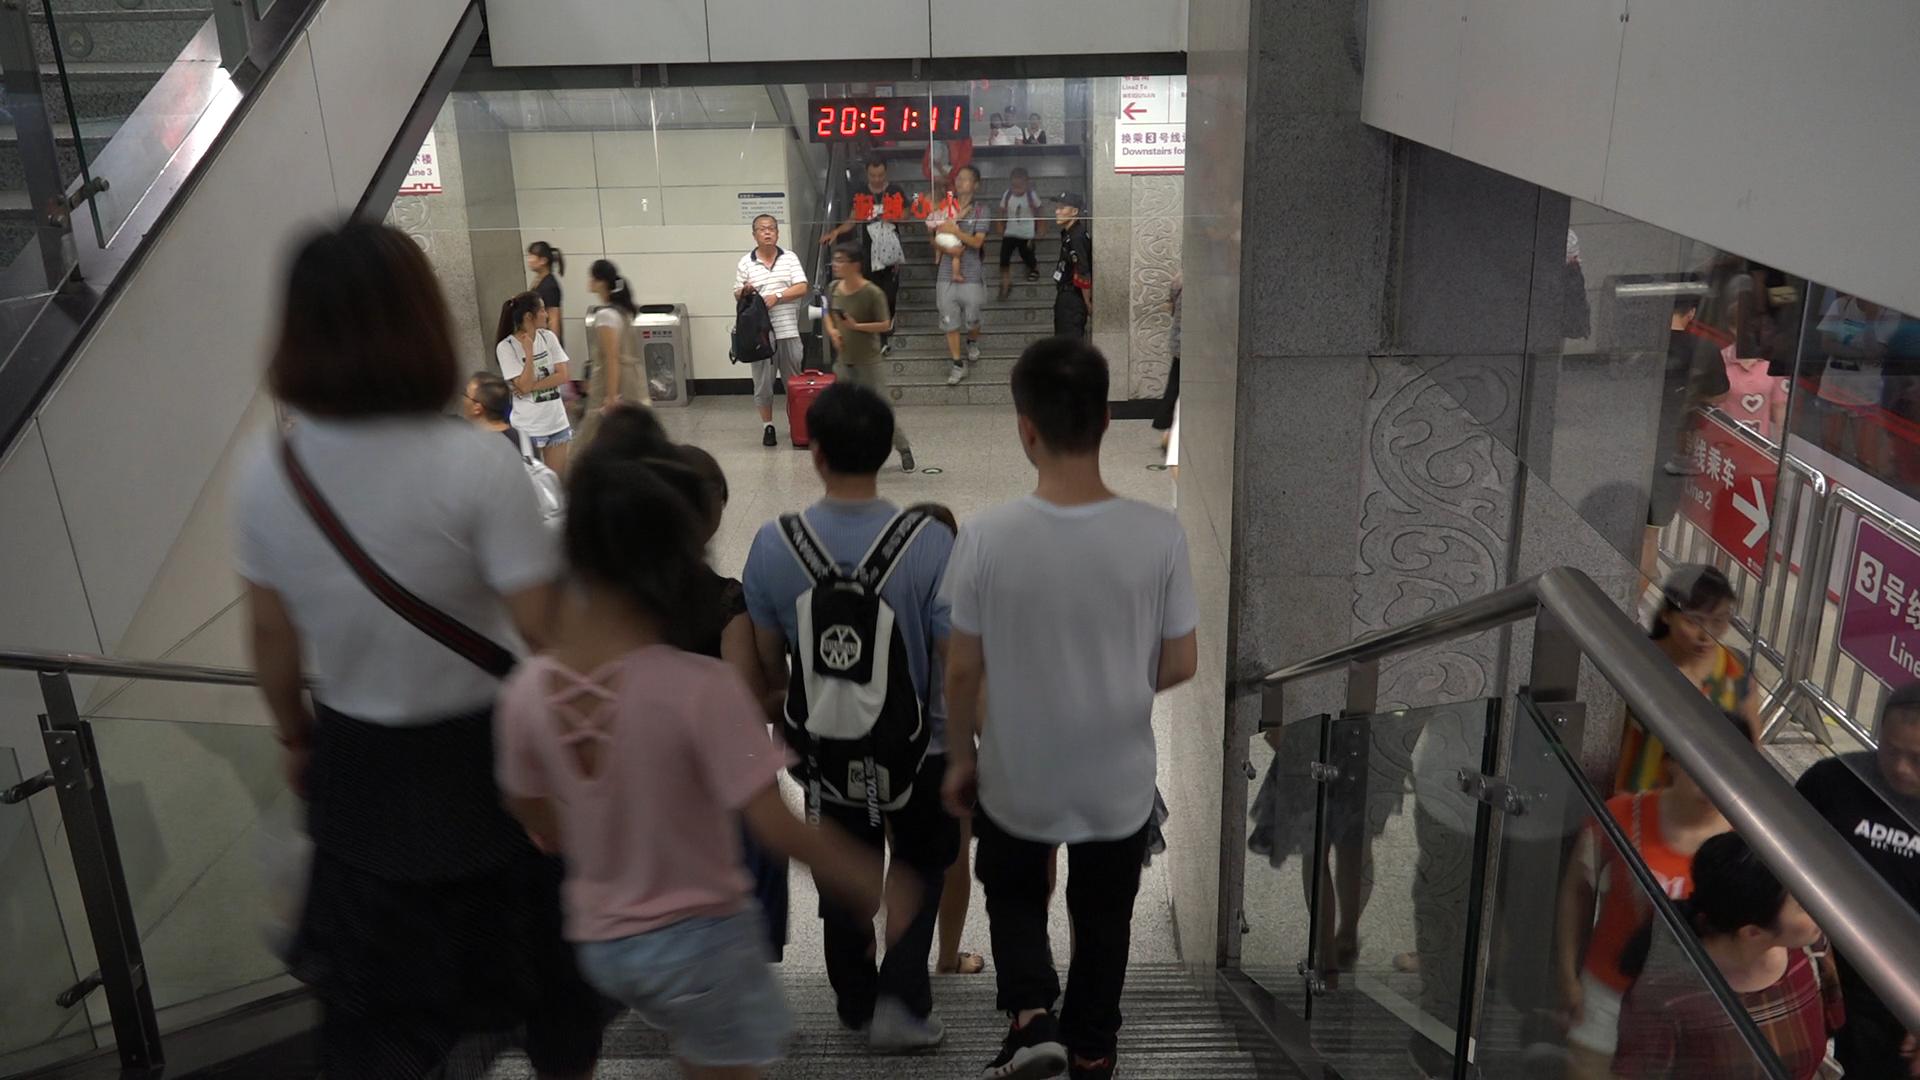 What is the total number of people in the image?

23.